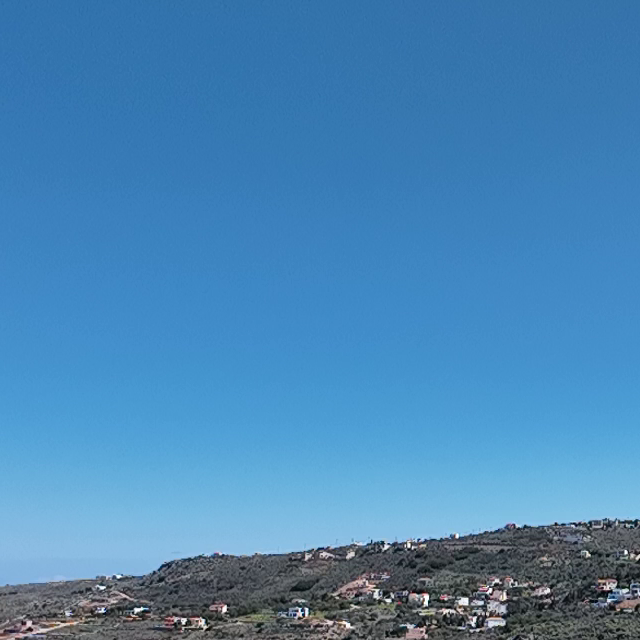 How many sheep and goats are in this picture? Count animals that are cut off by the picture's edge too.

0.